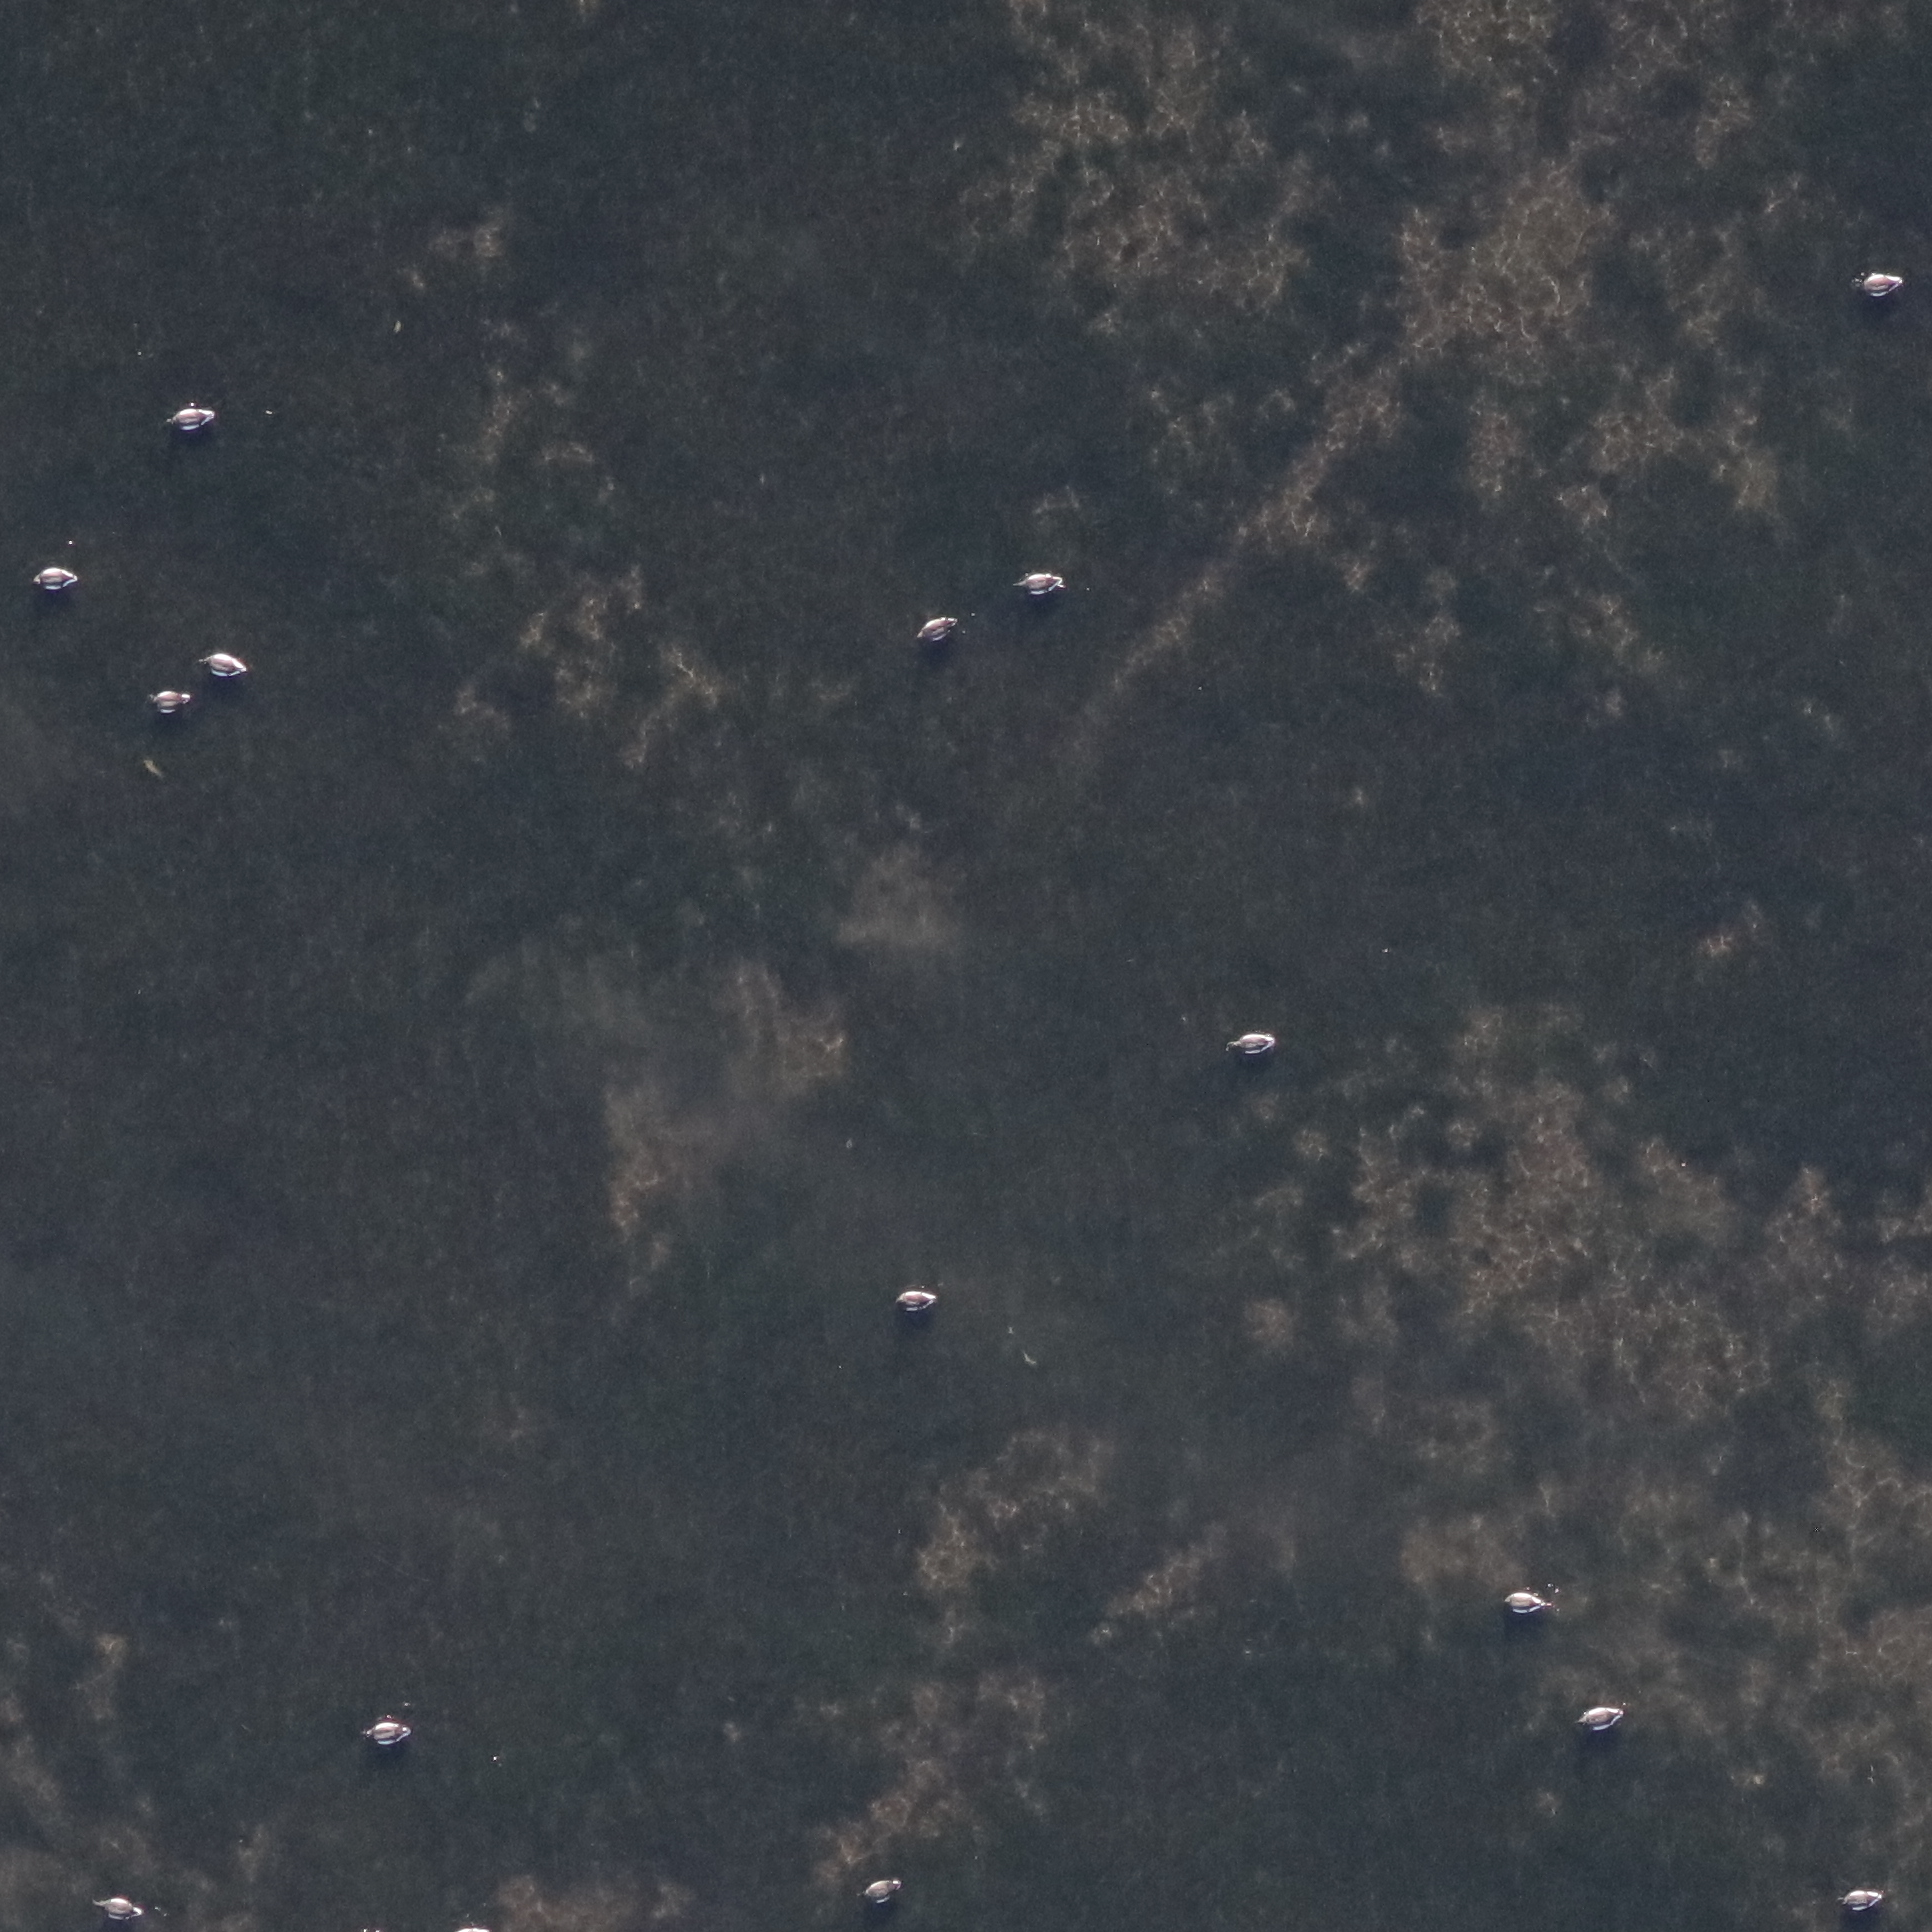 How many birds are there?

15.